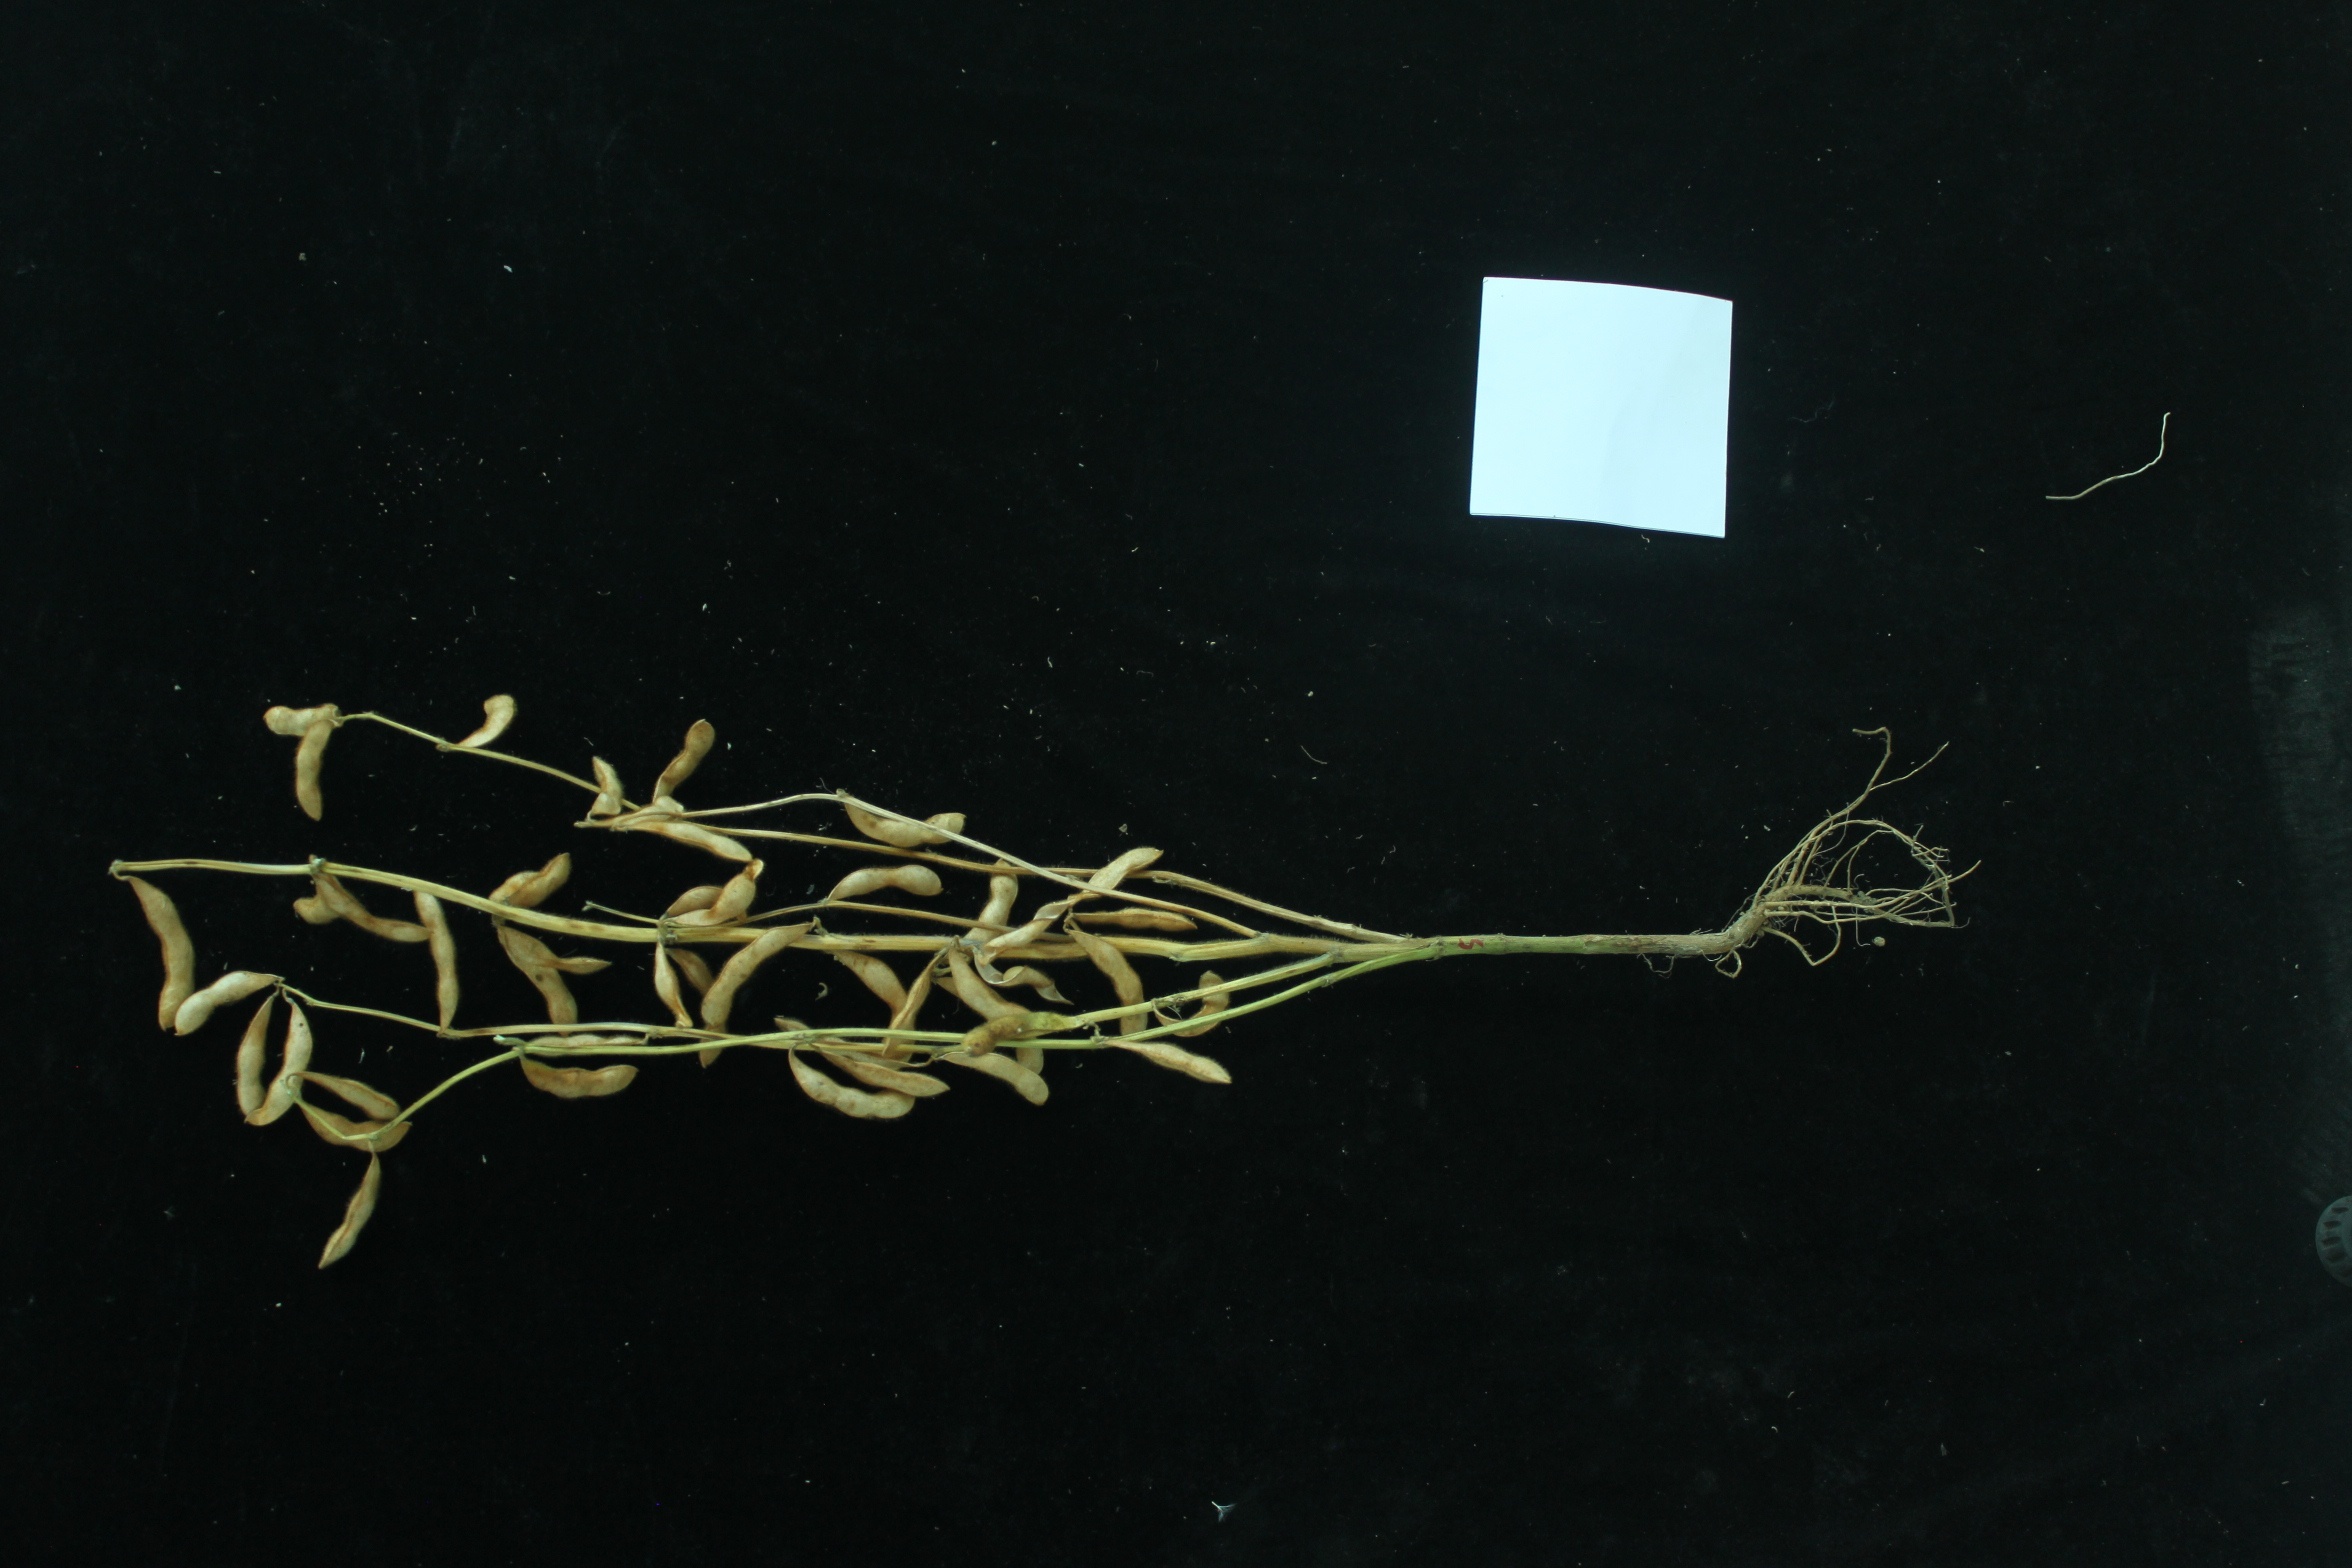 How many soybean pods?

45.